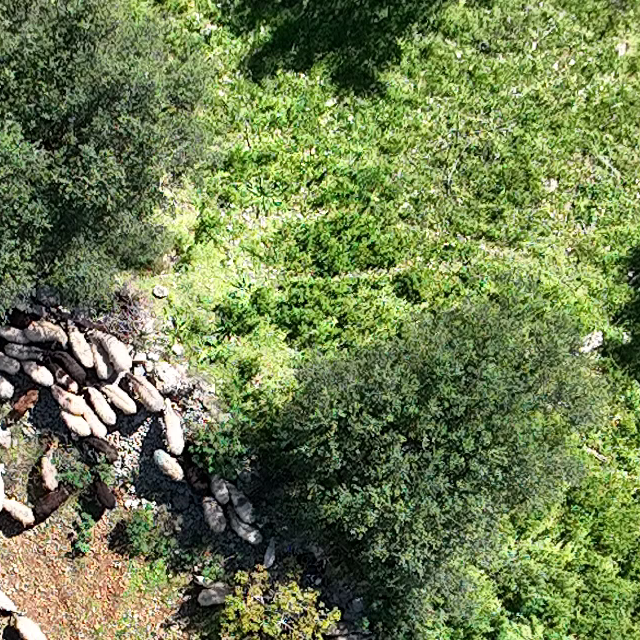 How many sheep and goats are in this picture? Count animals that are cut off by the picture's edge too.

38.